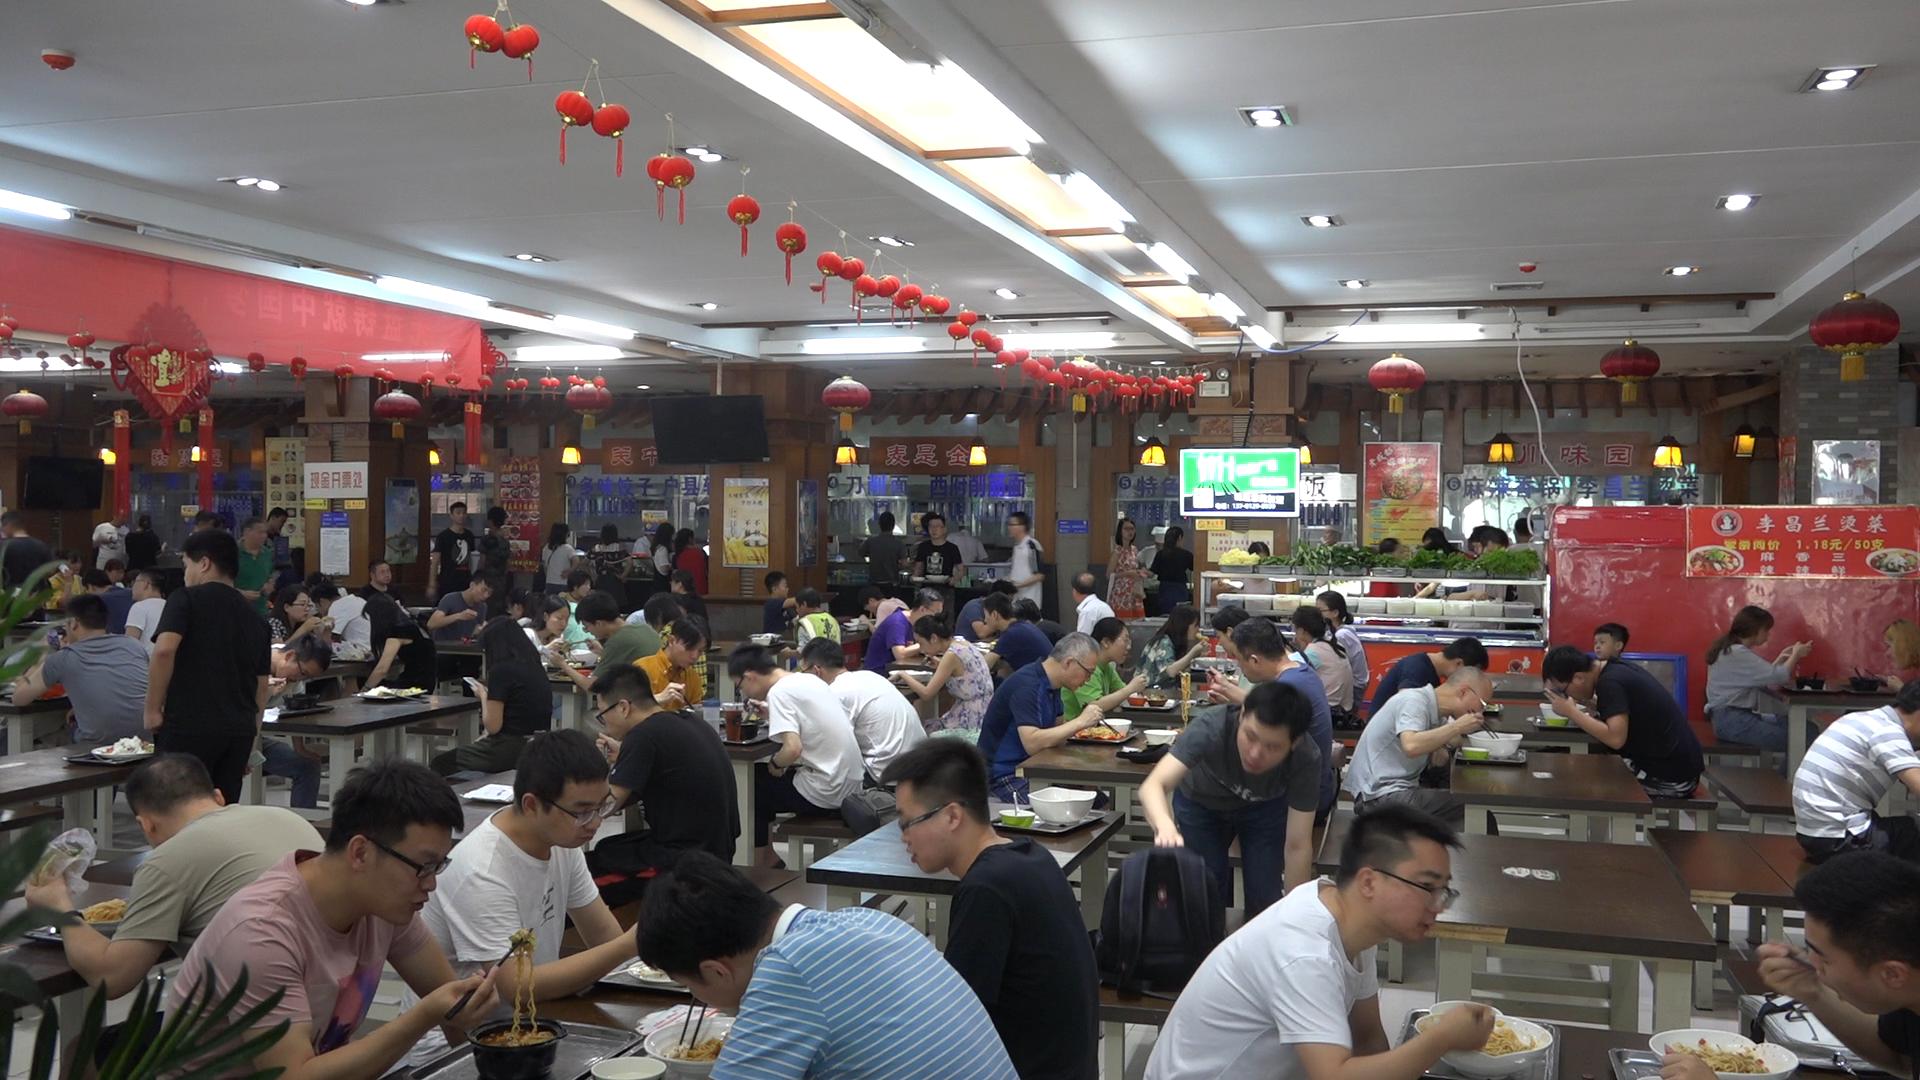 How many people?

82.